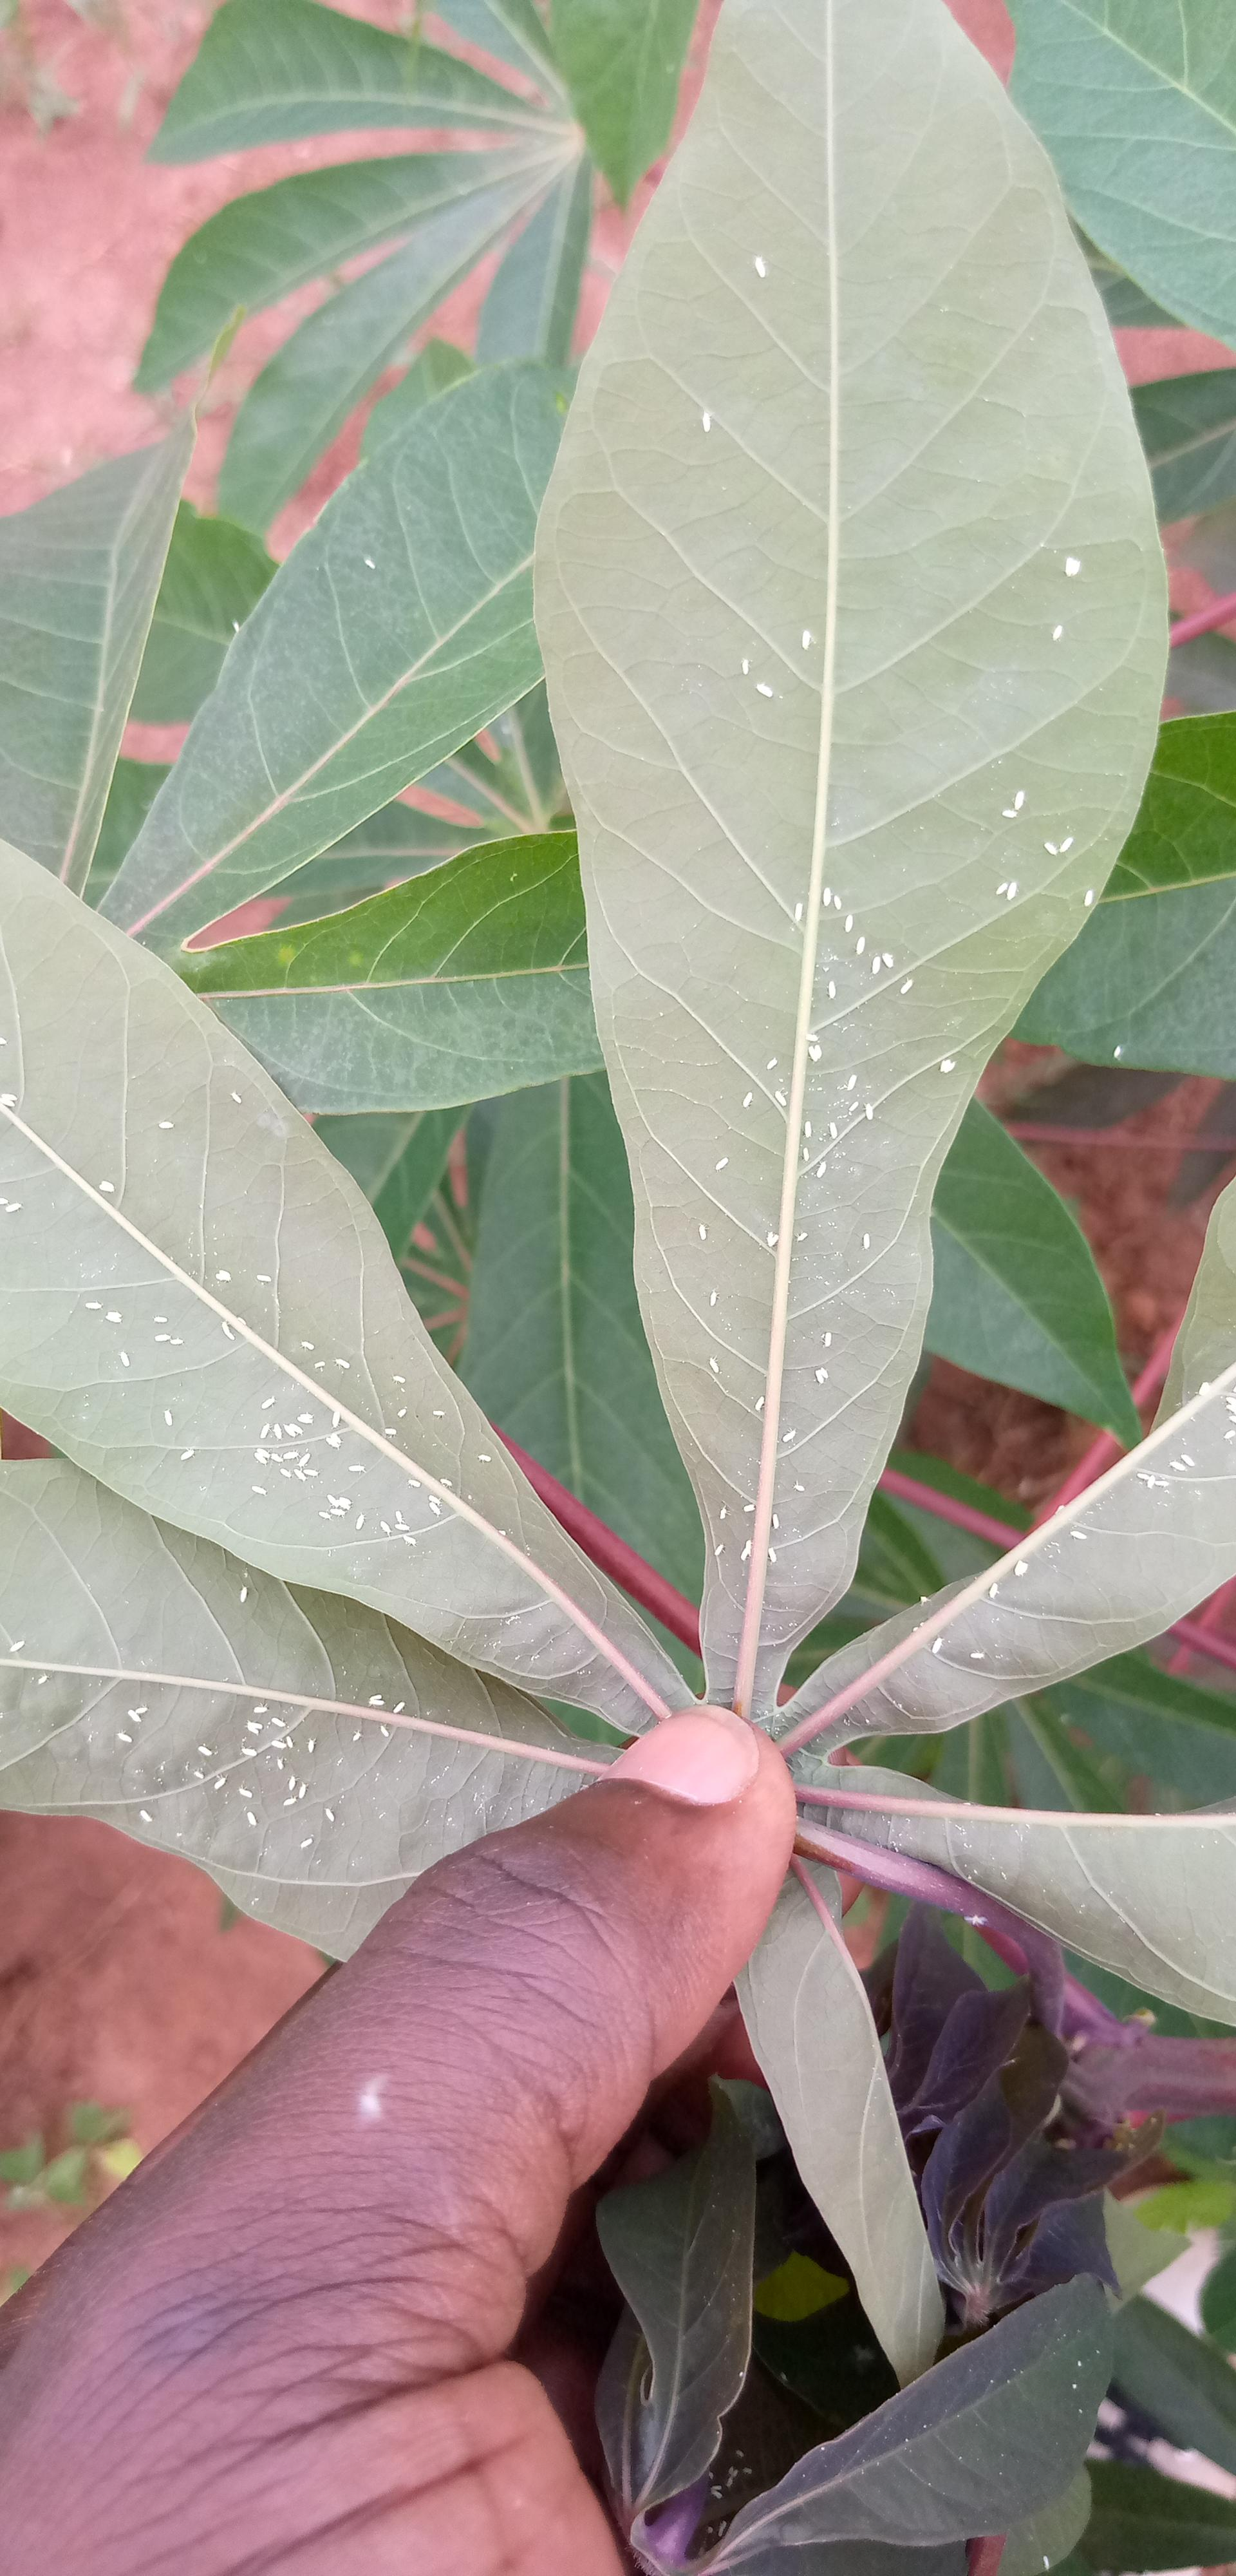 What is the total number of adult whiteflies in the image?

185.